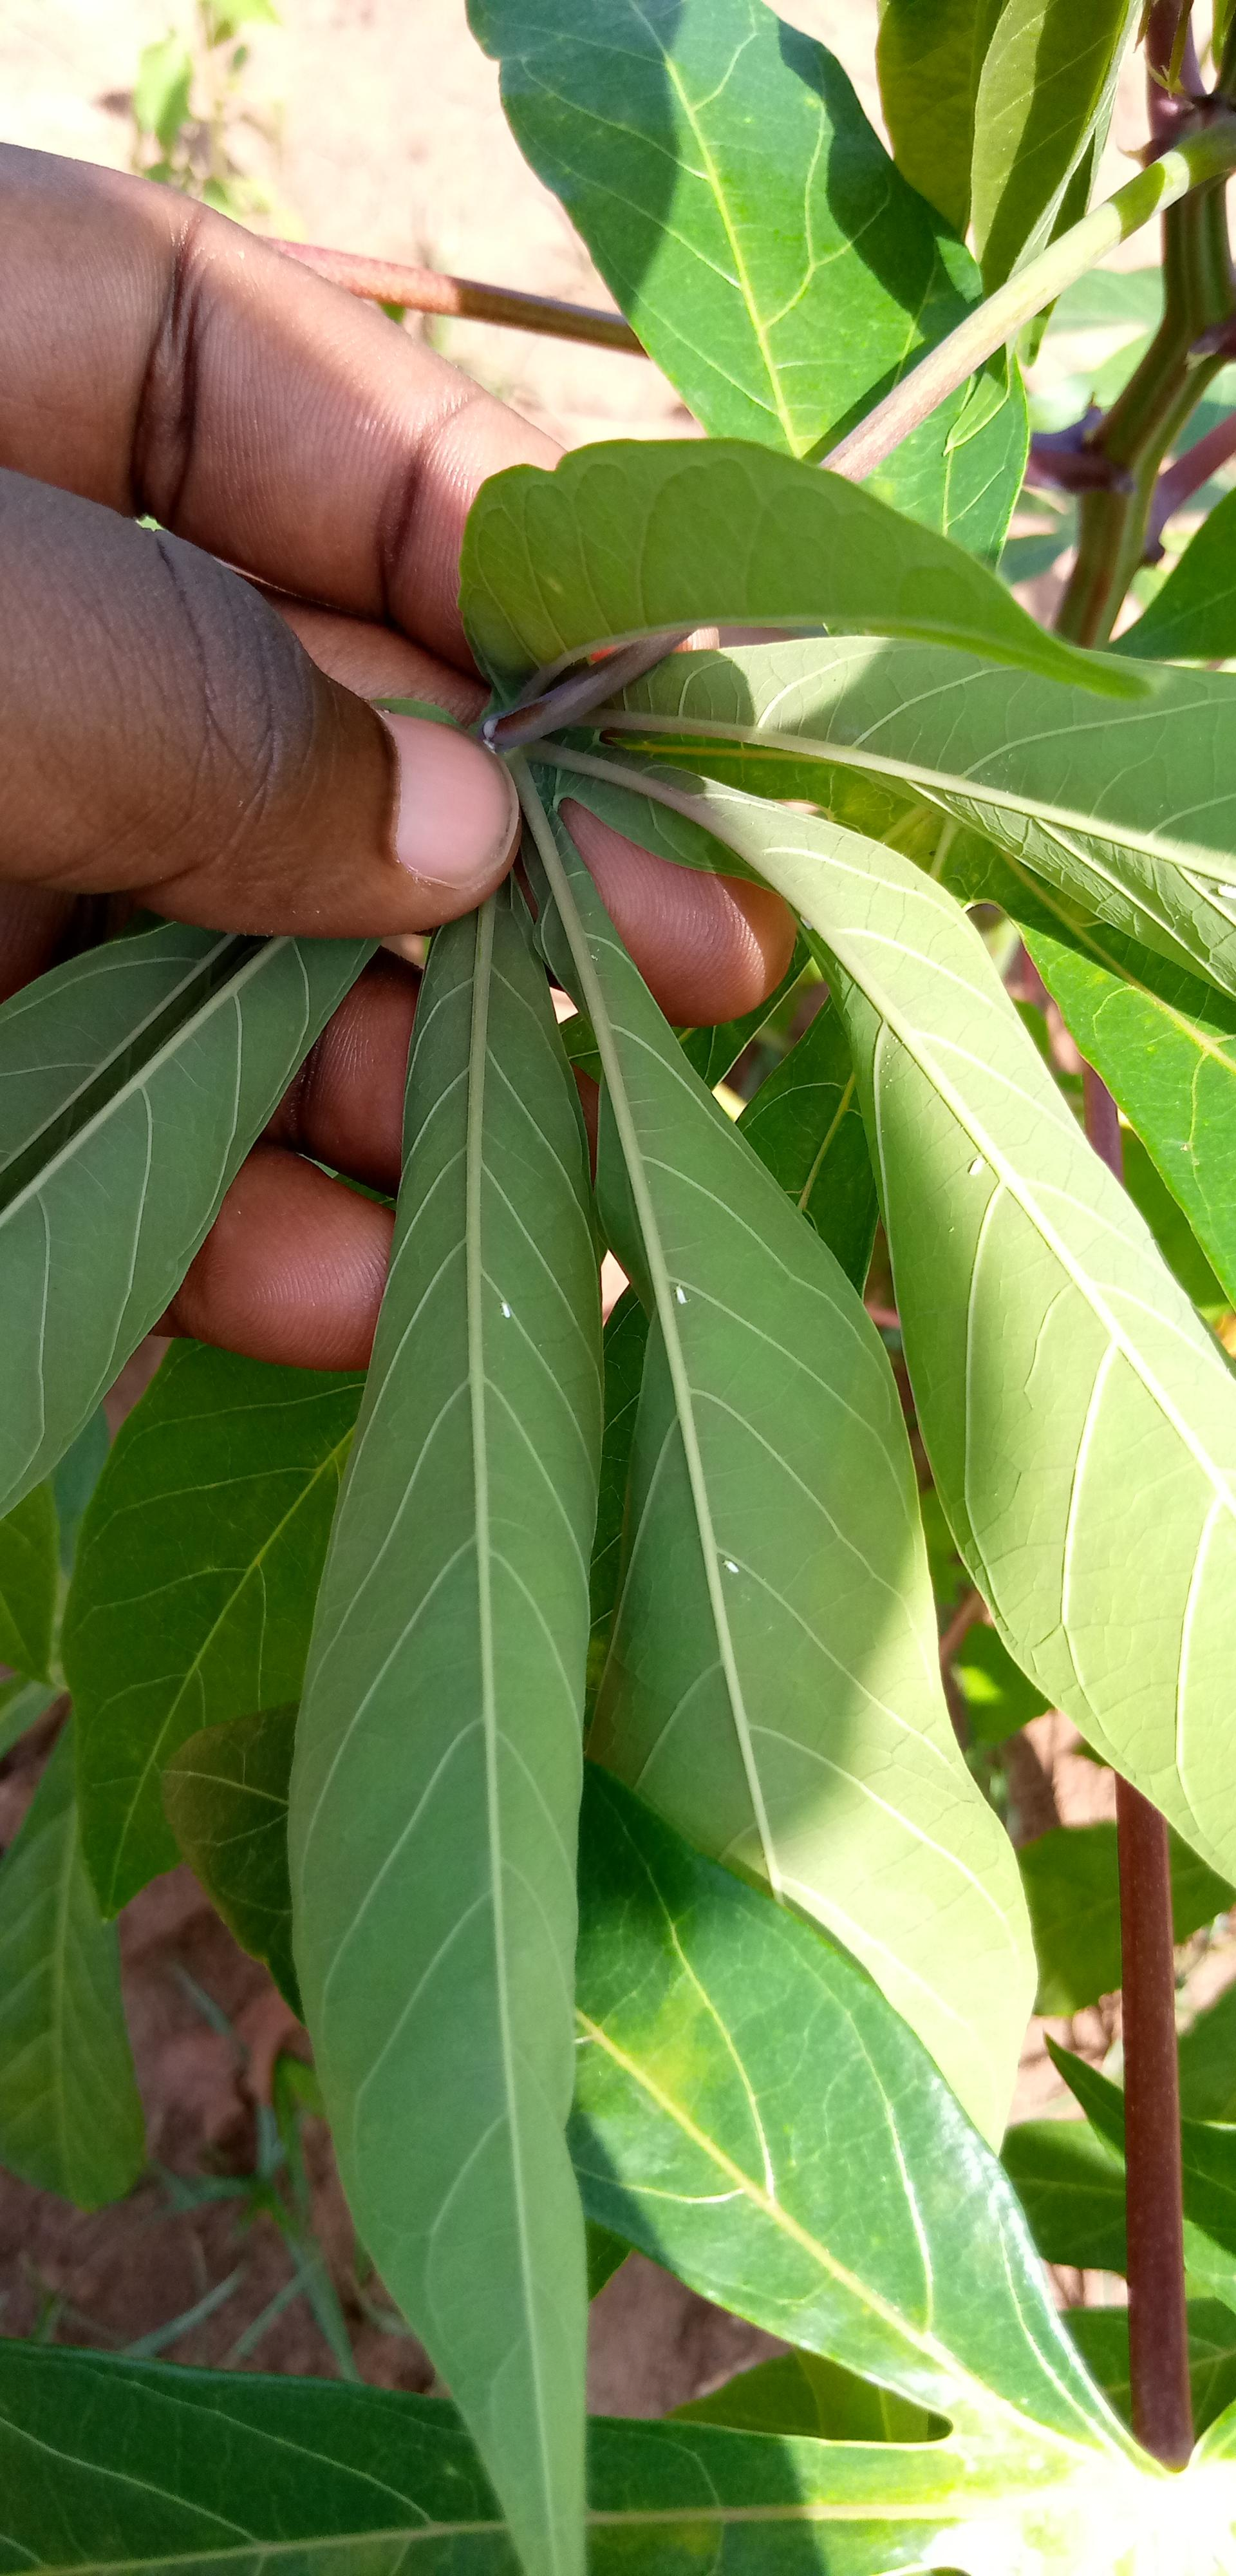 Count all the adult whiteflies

5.